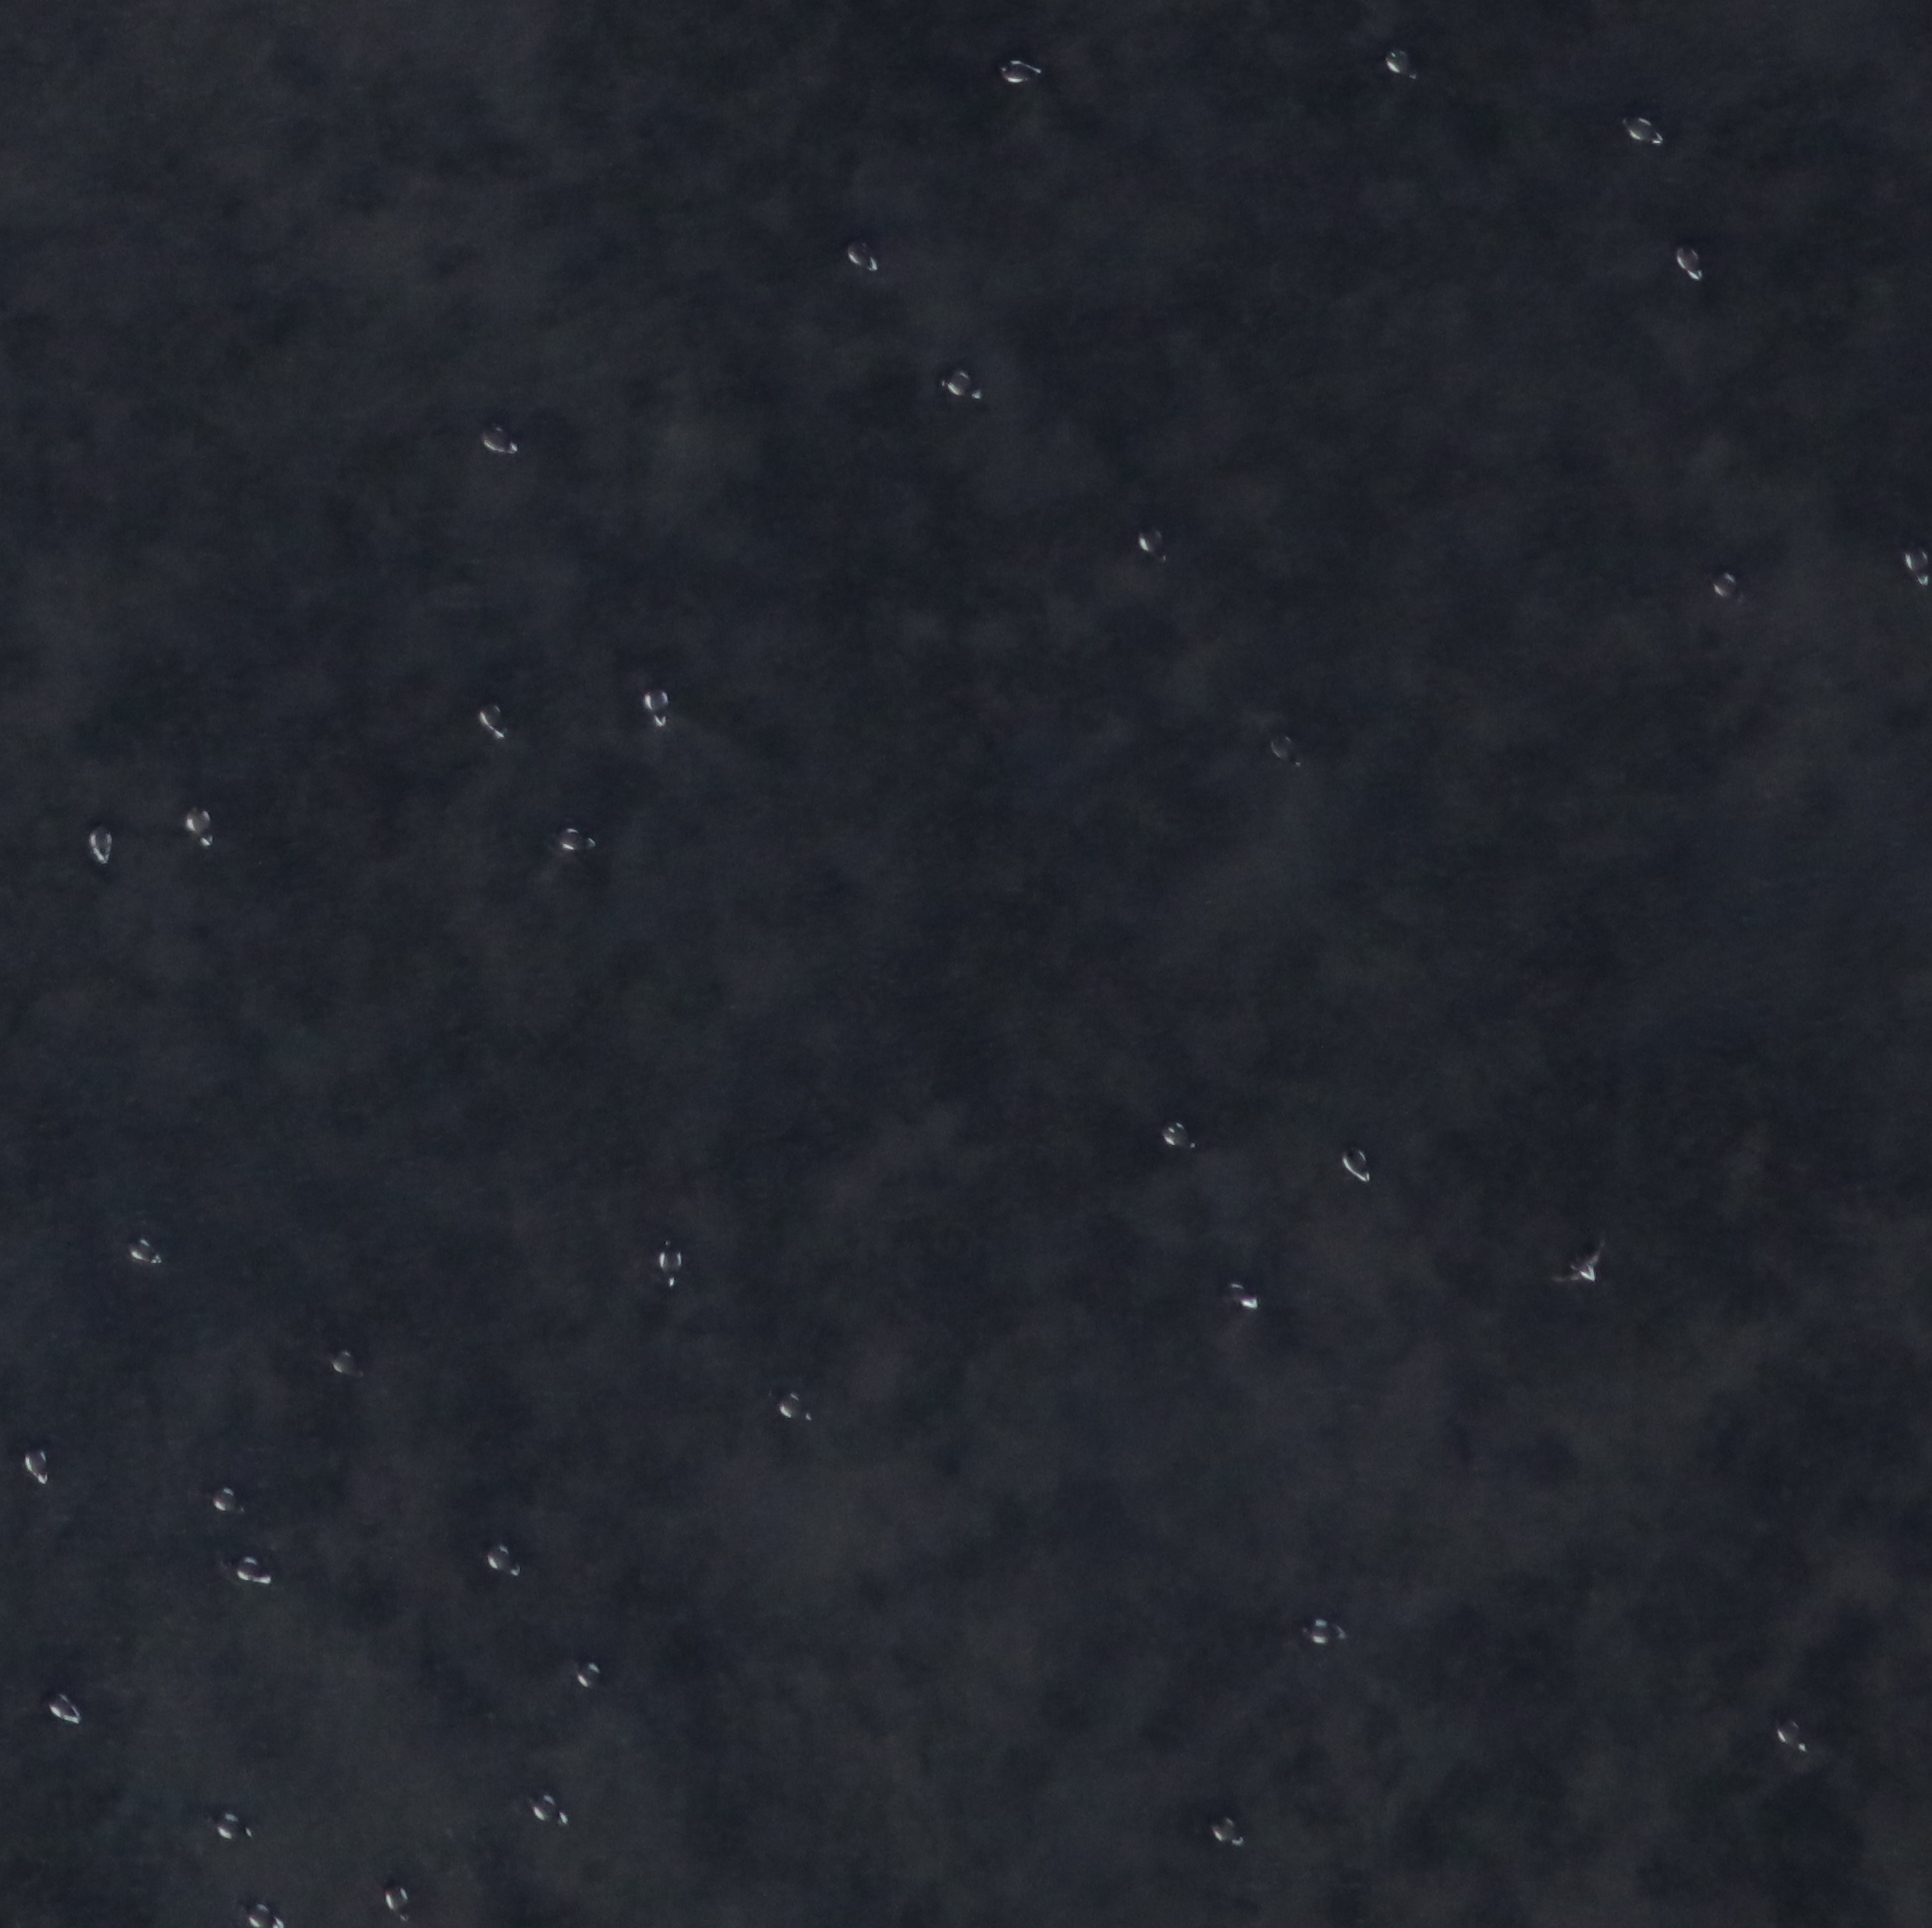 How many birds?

37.